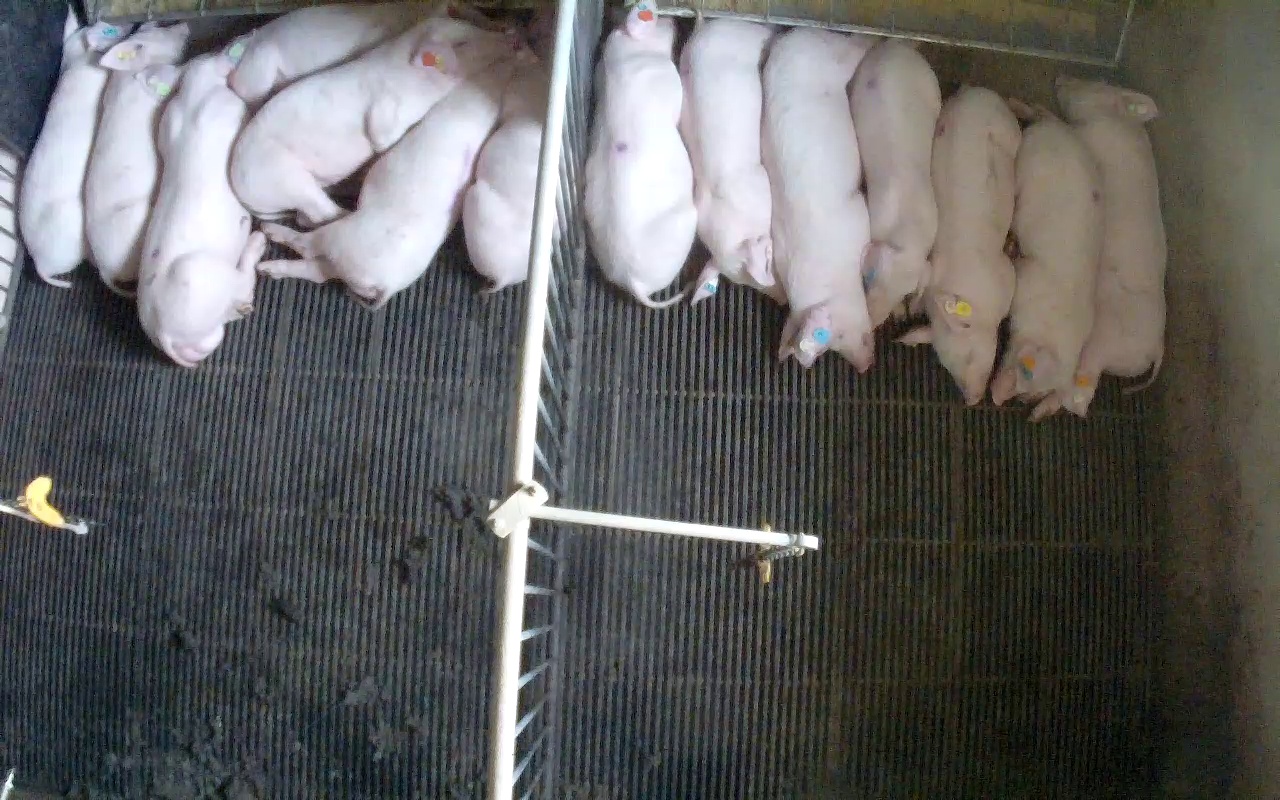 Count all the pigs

15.